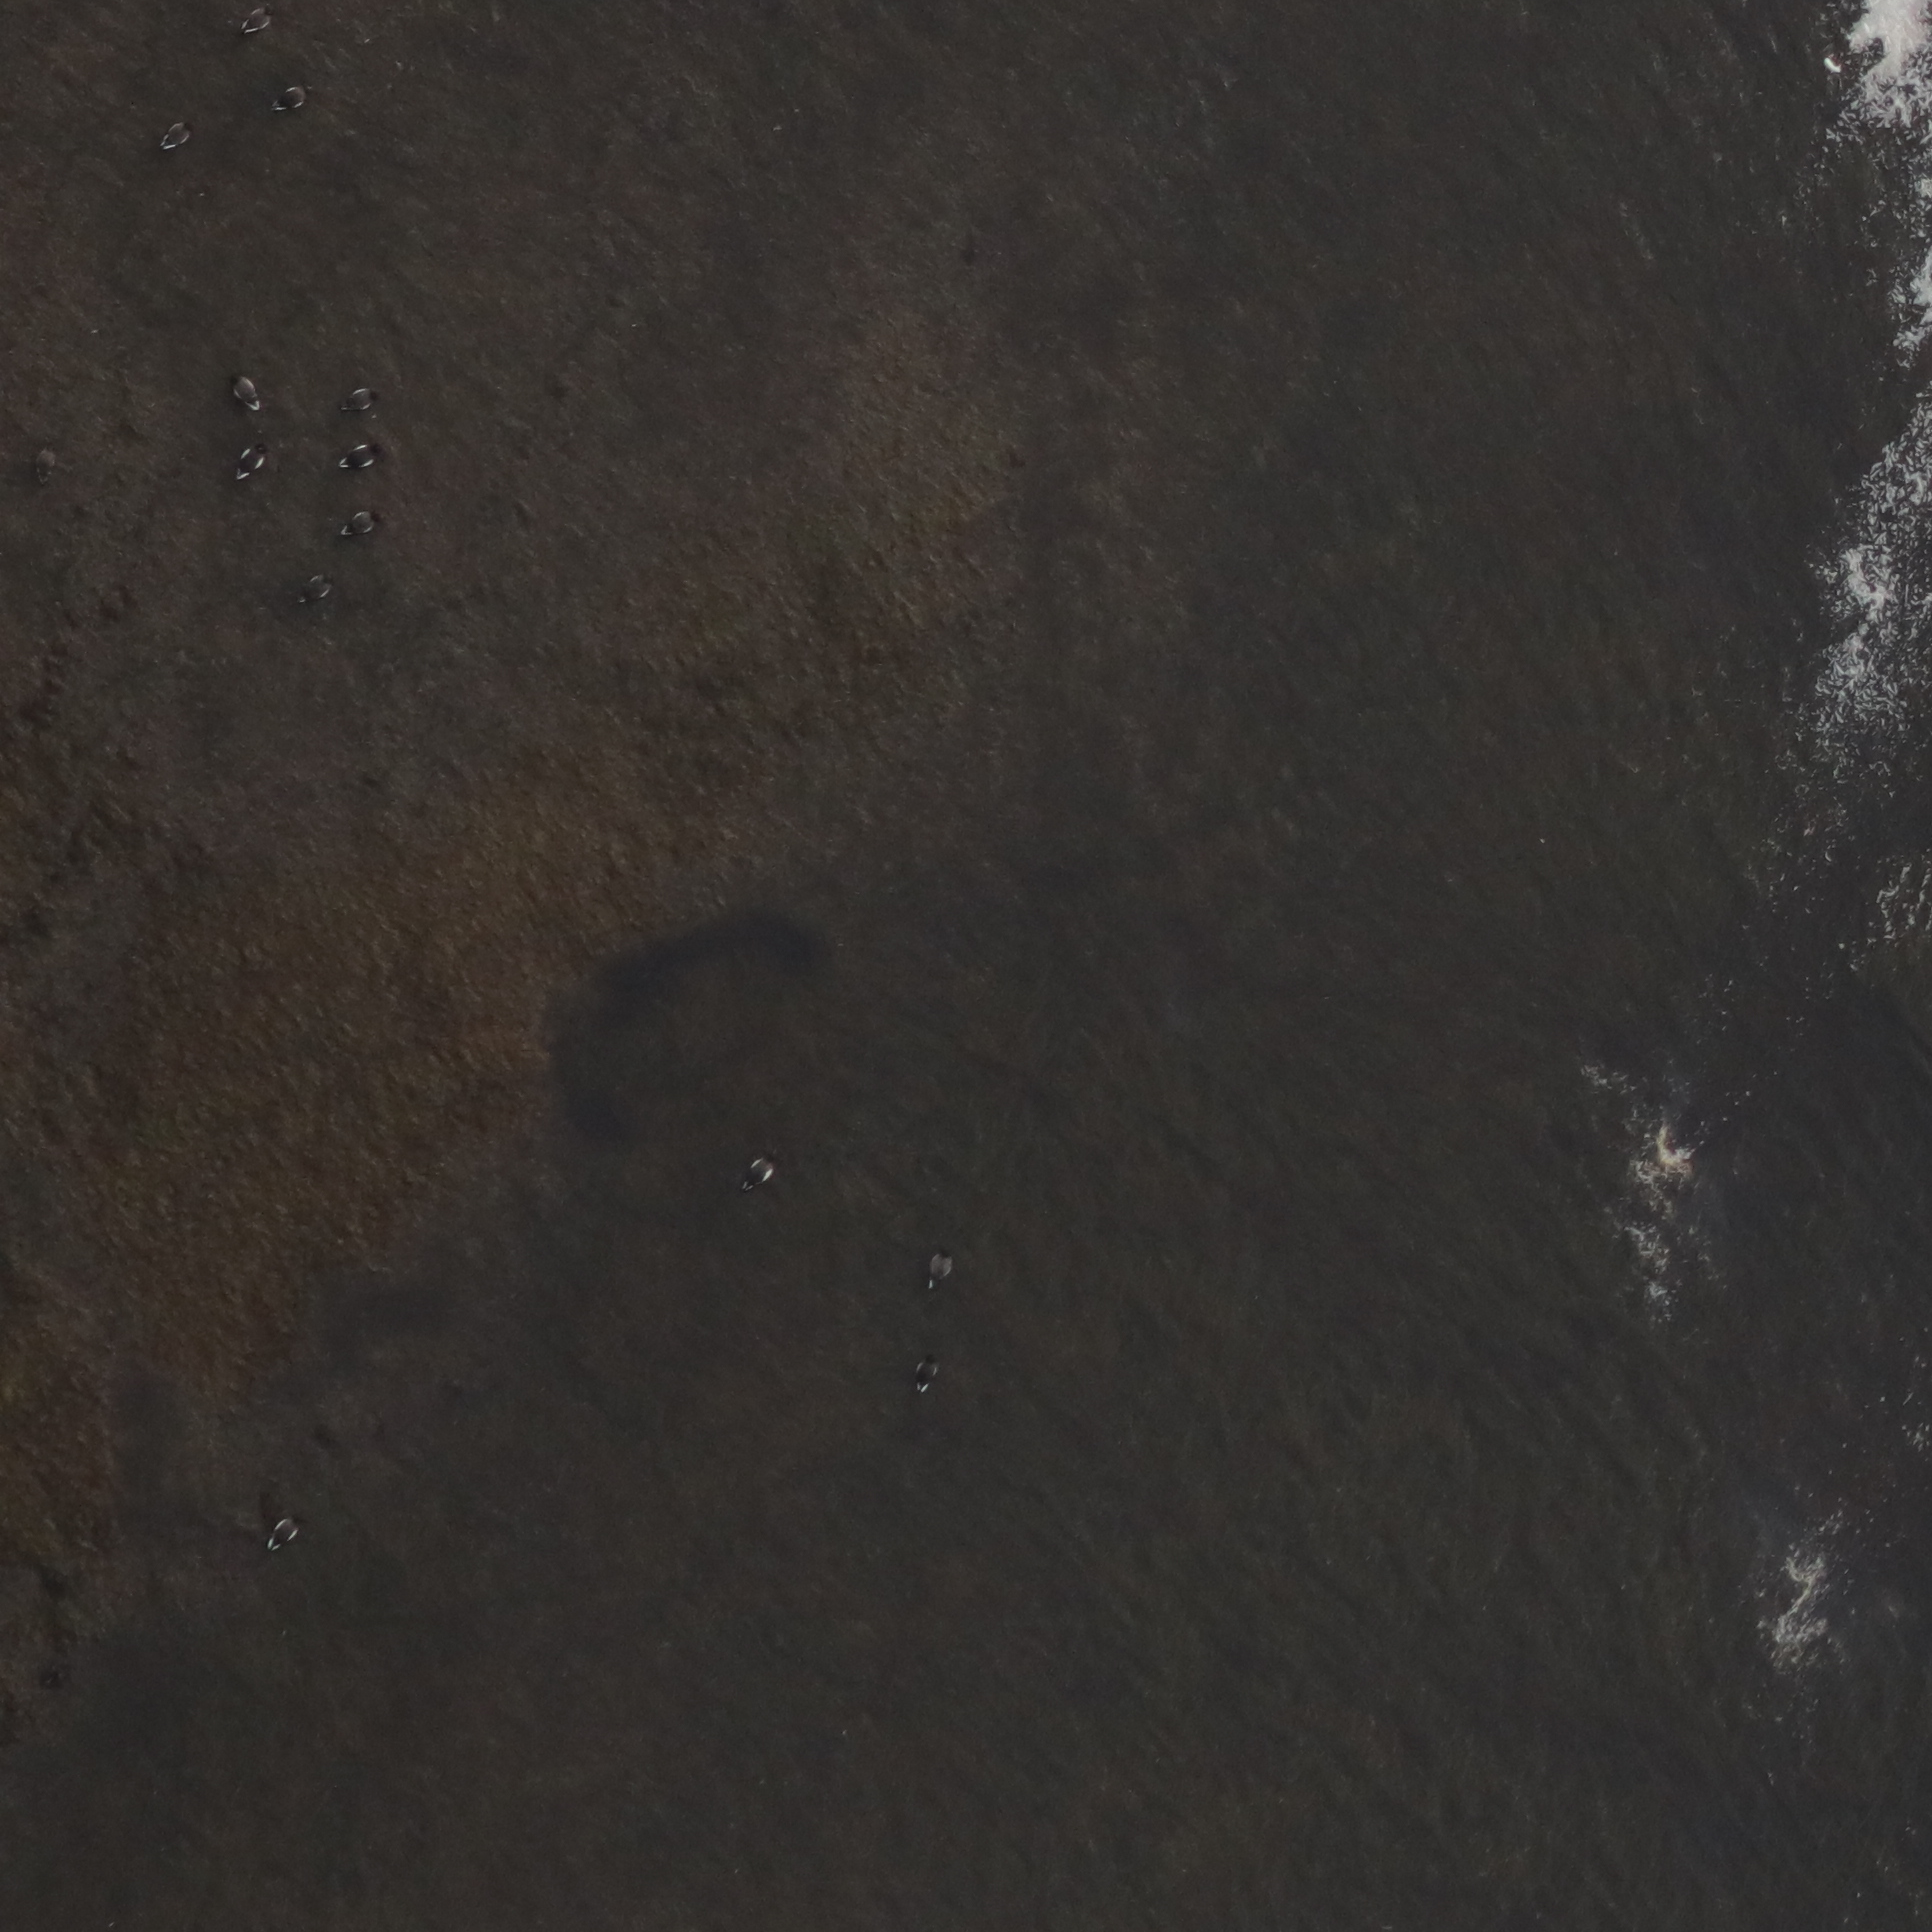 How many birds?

14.